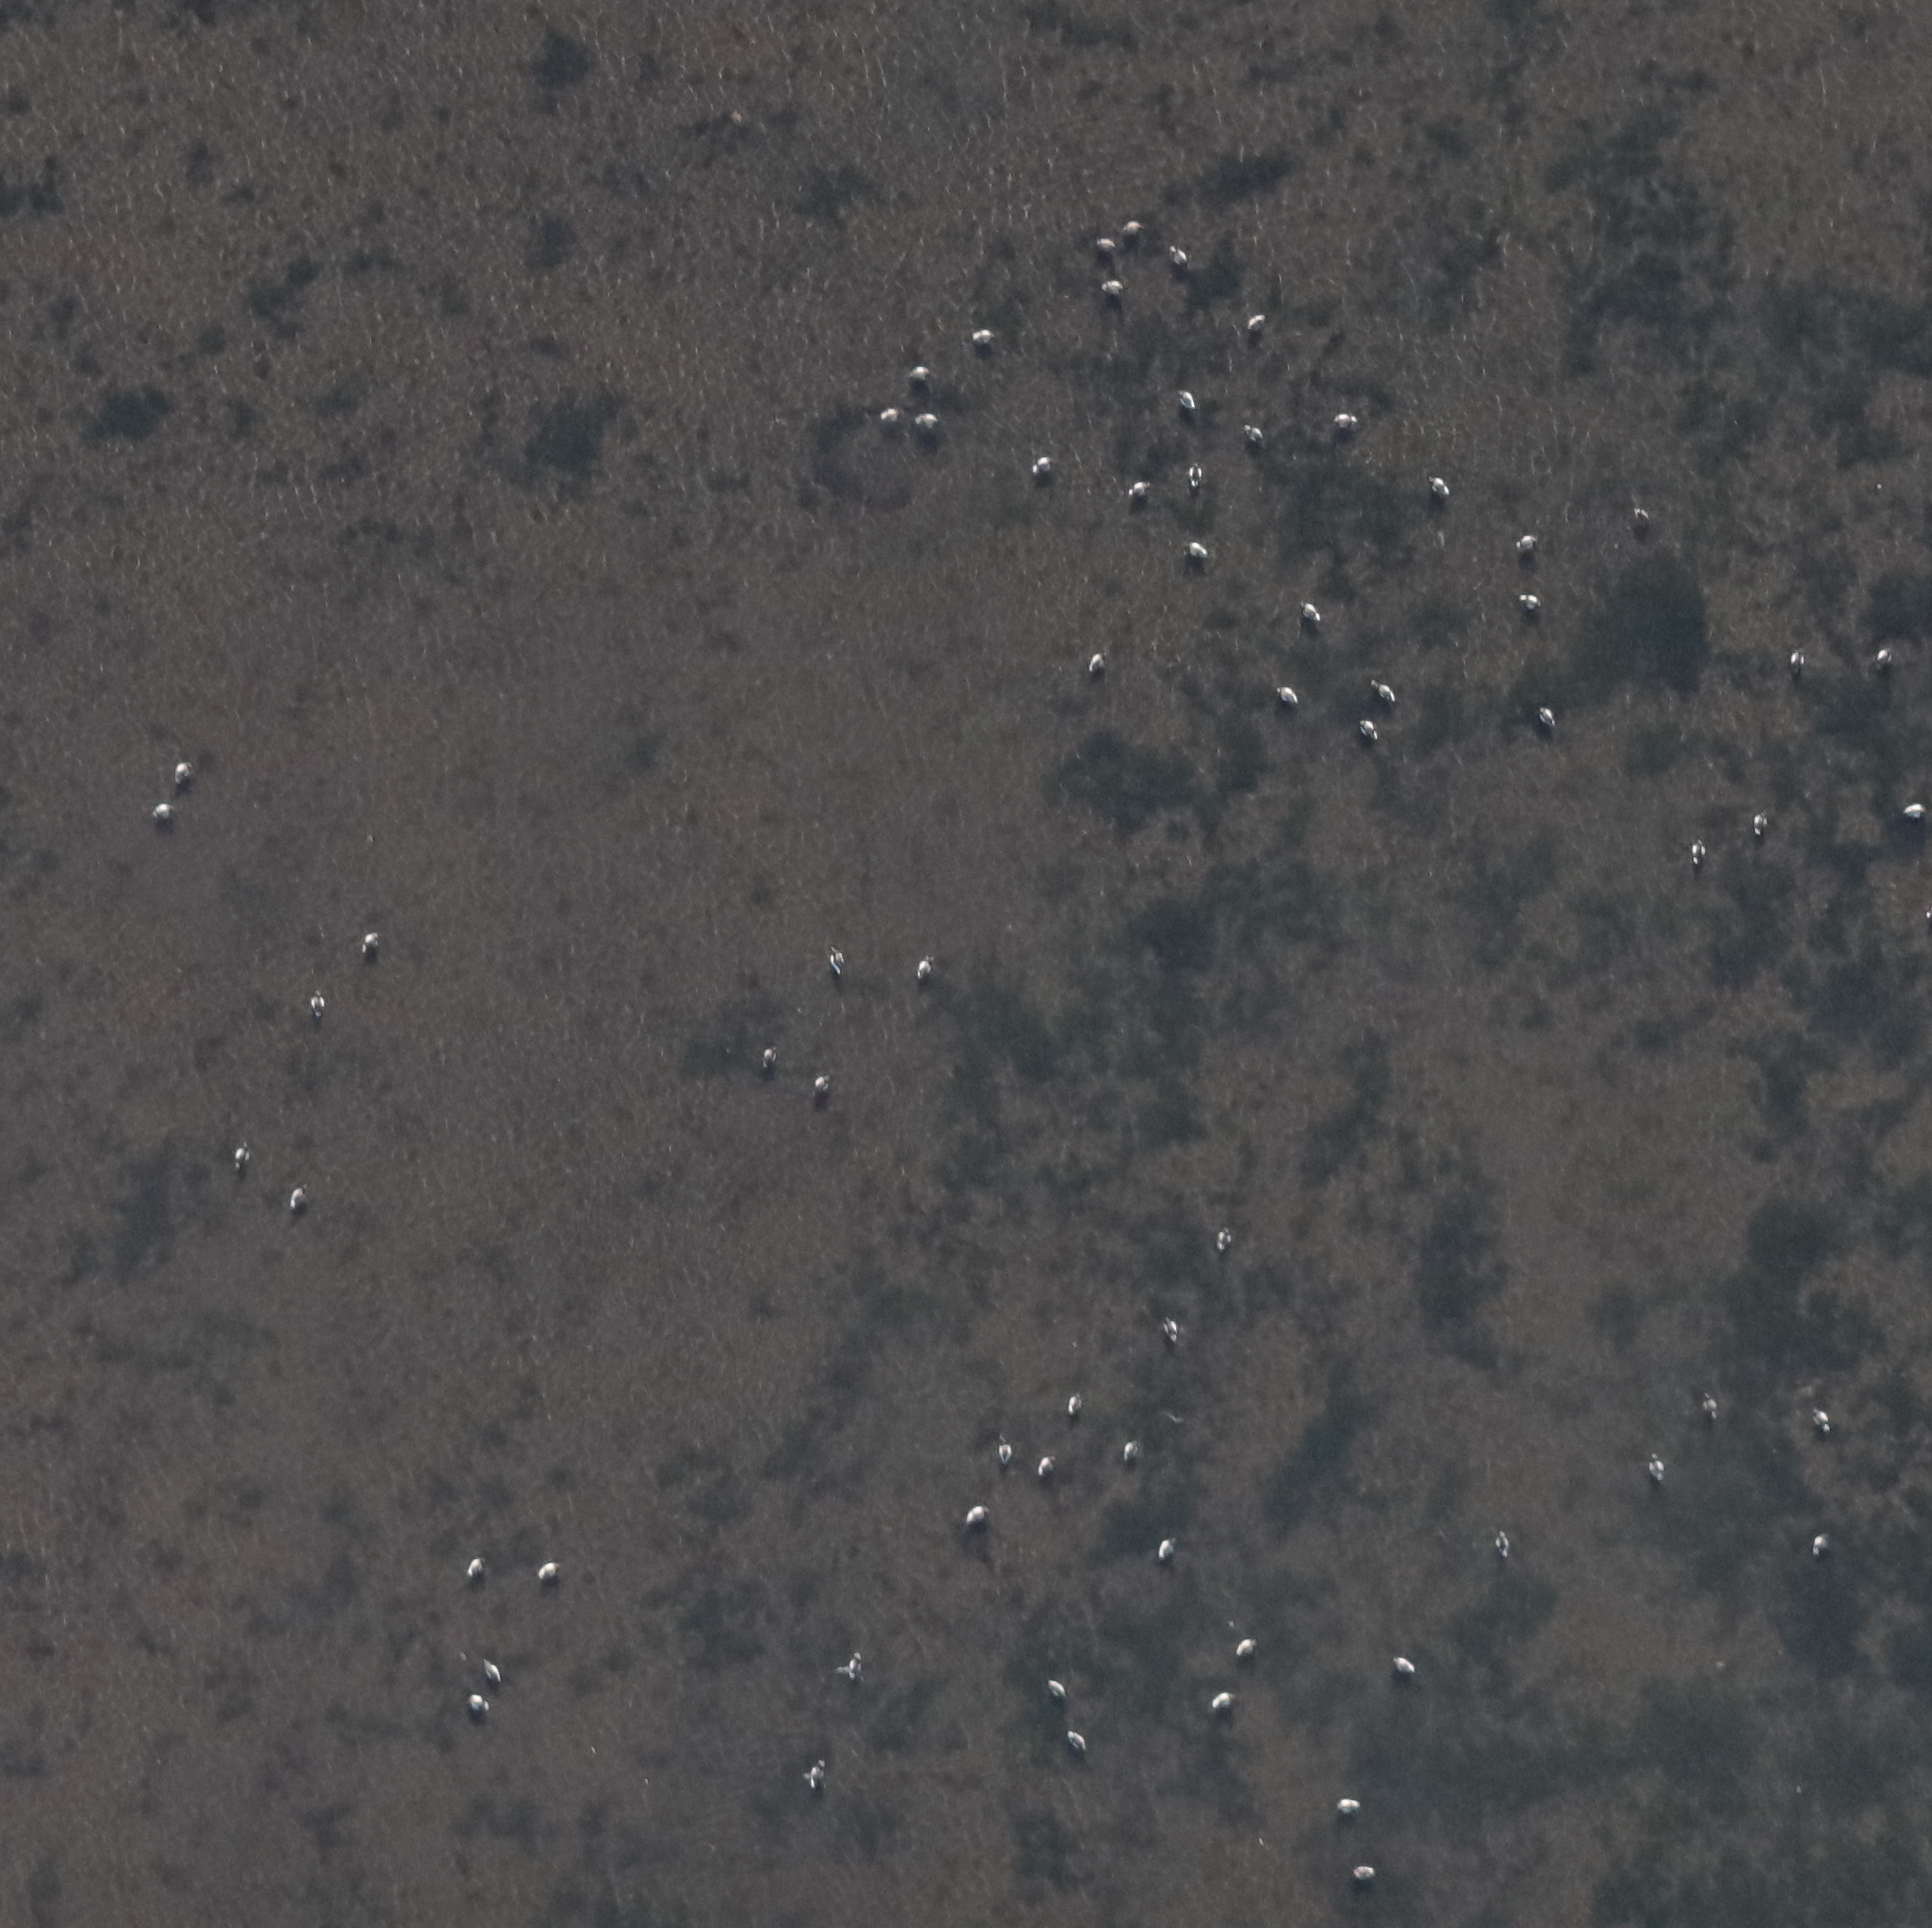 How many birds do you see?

67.